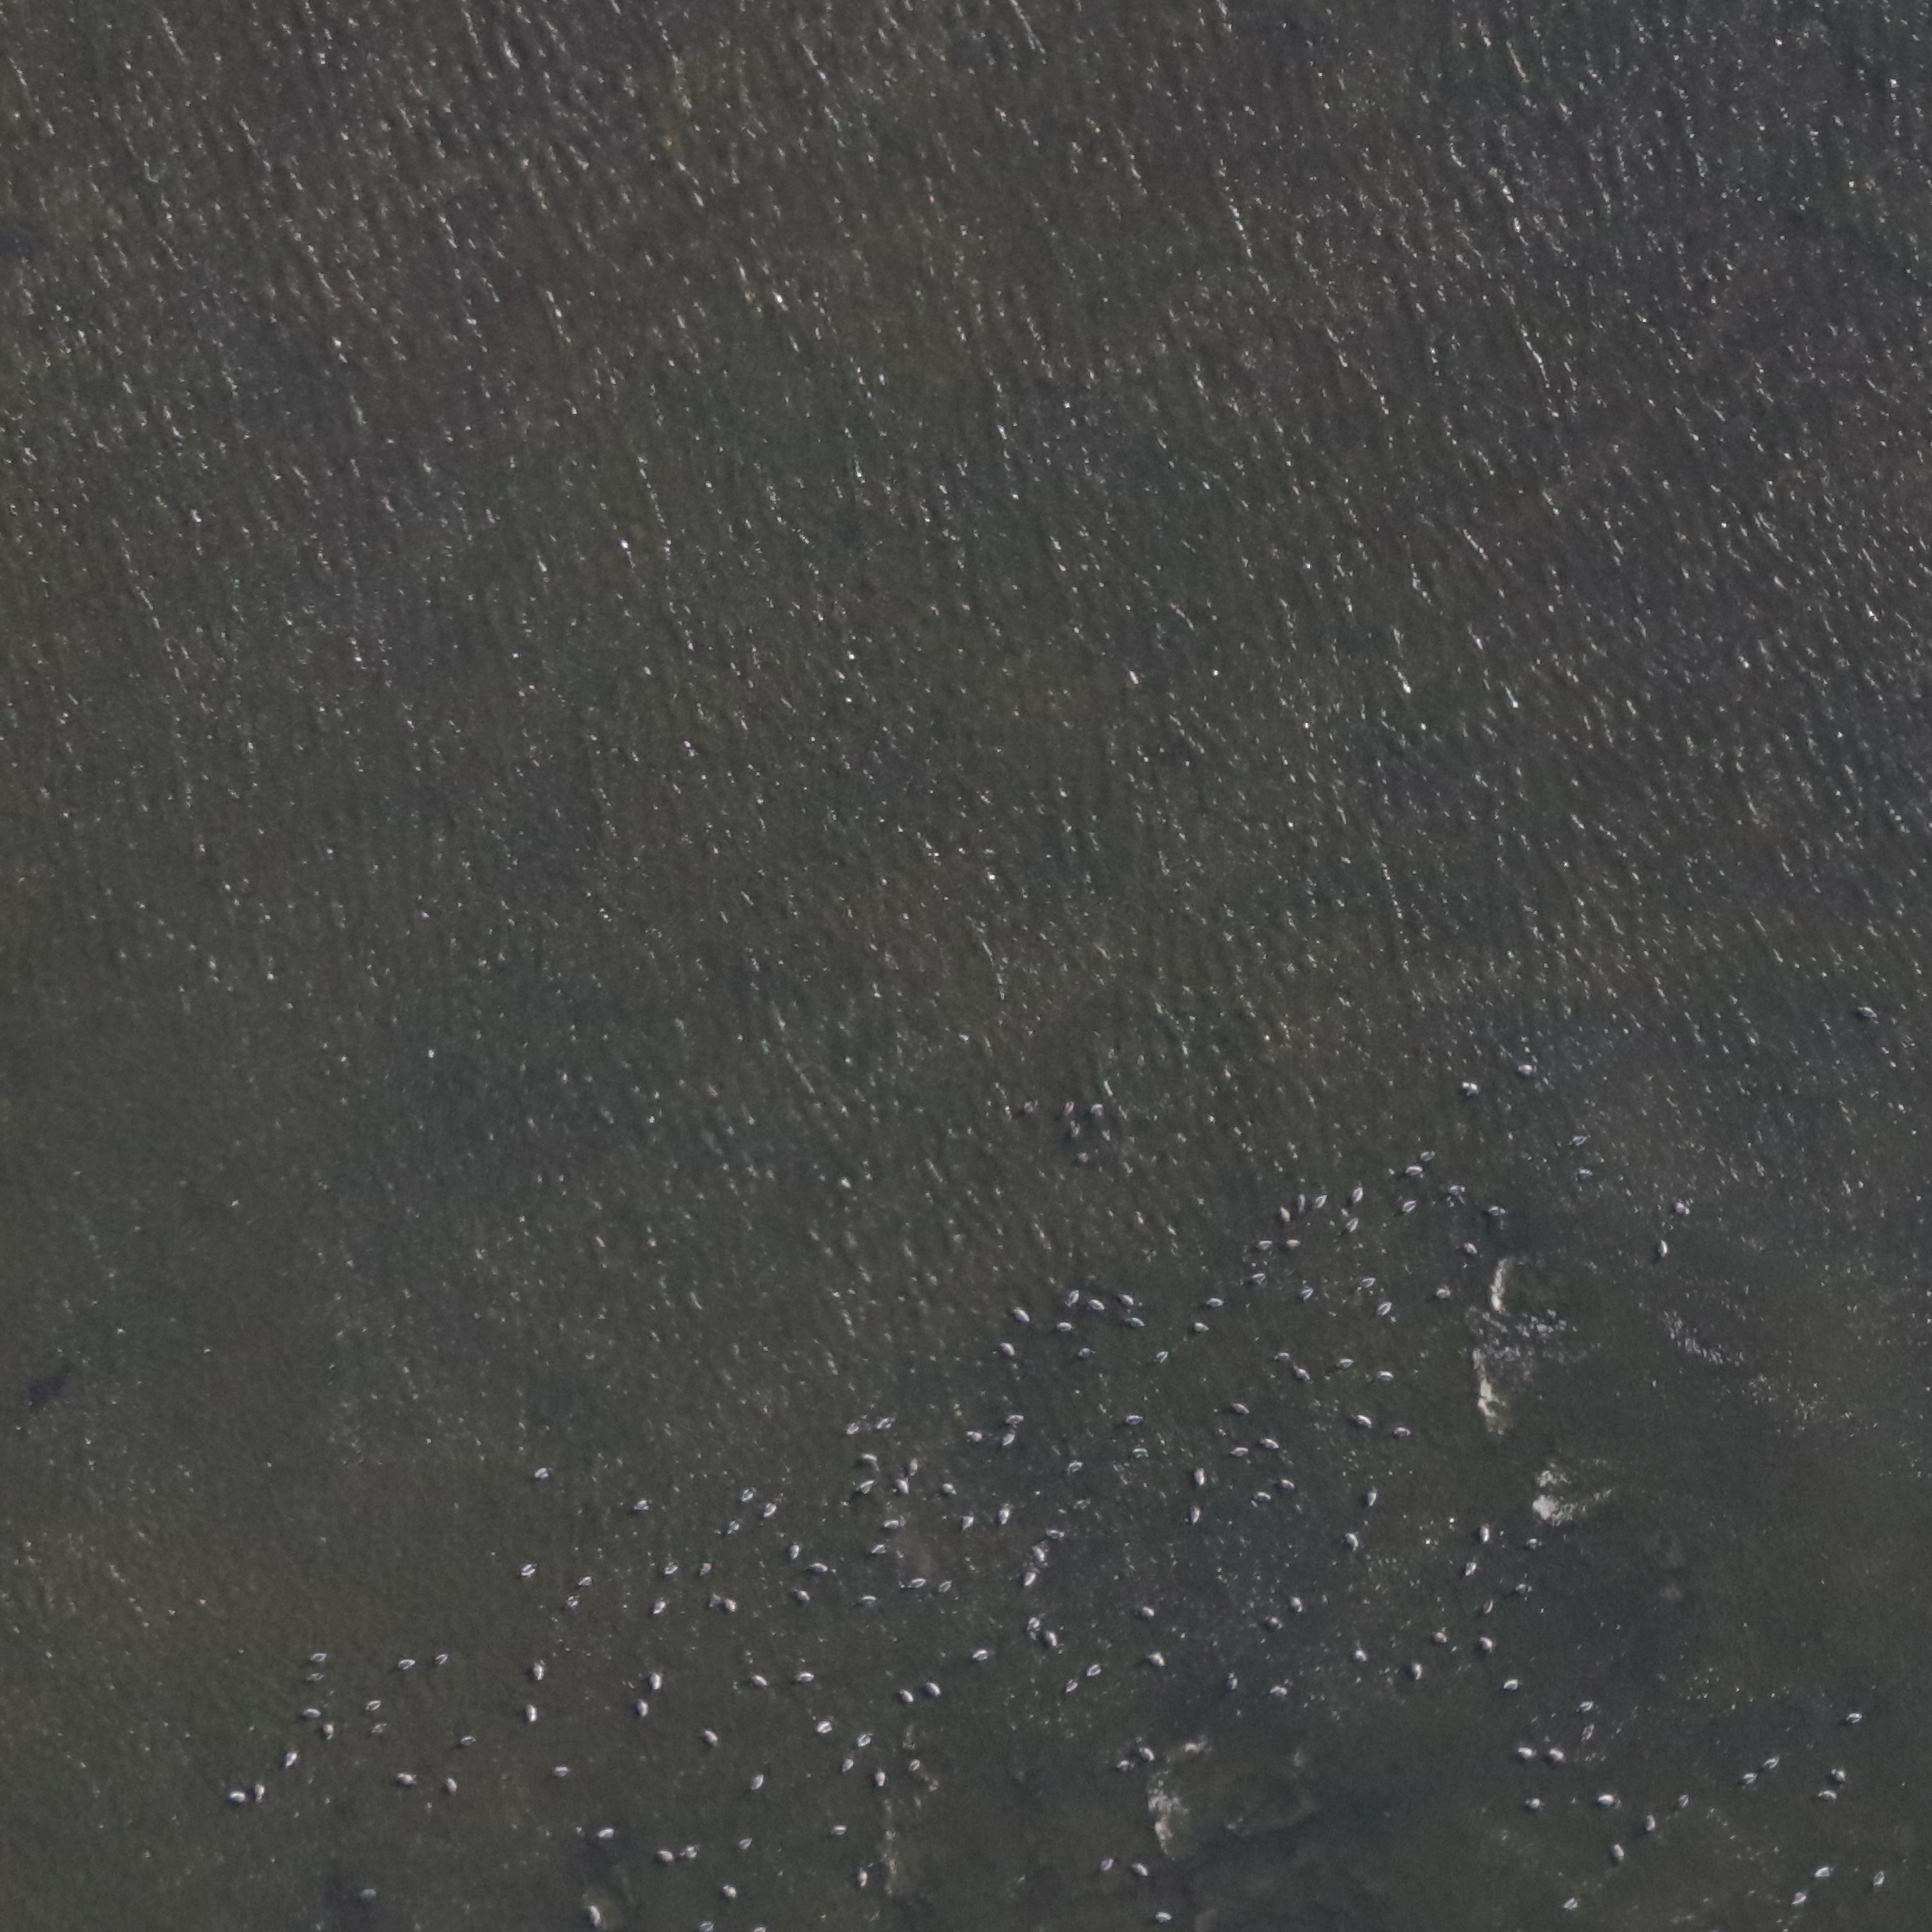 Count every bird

181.